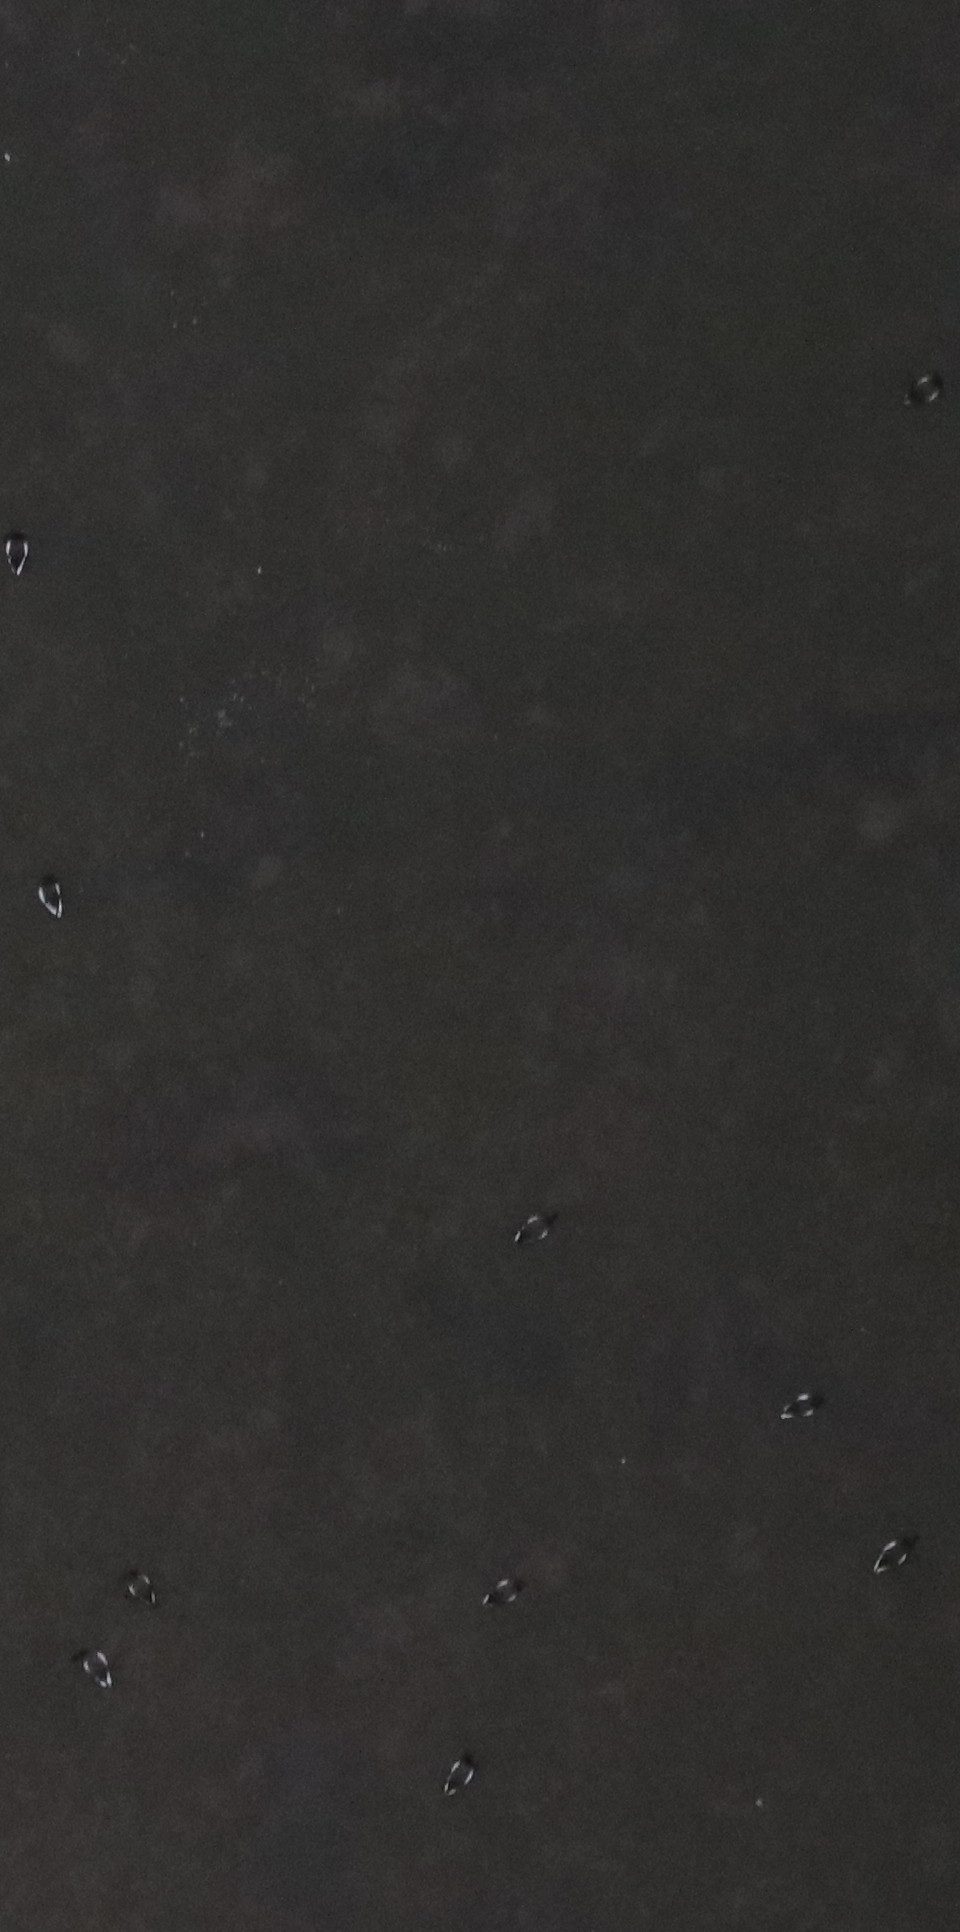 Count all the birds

10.